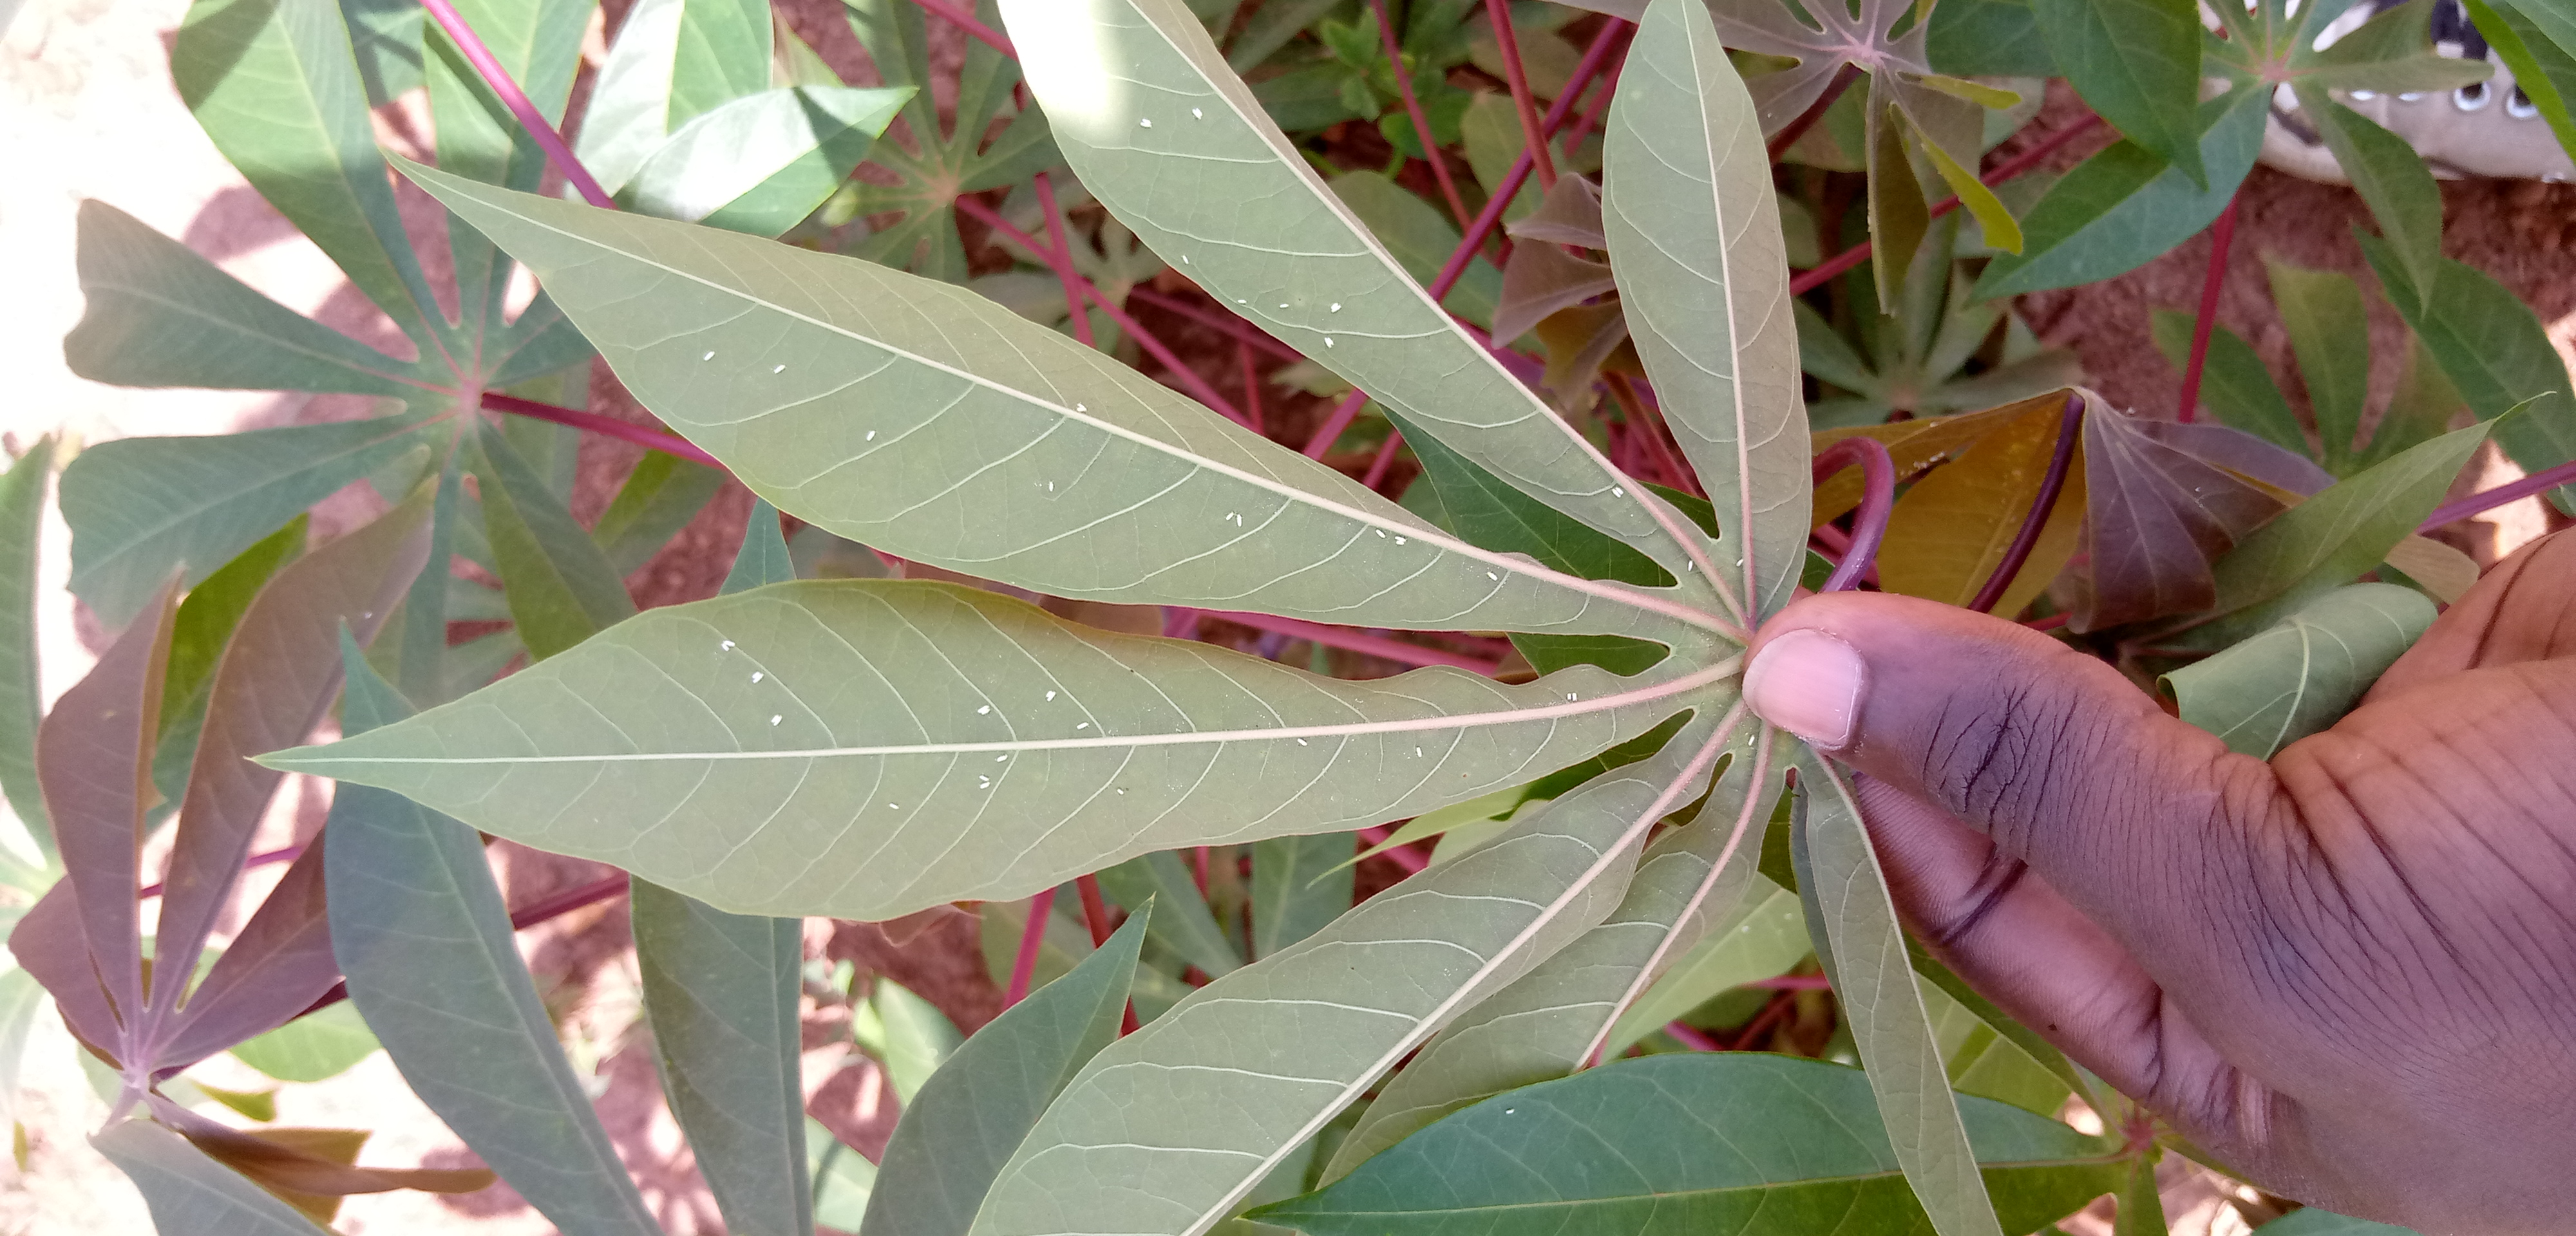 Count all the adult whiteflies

48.